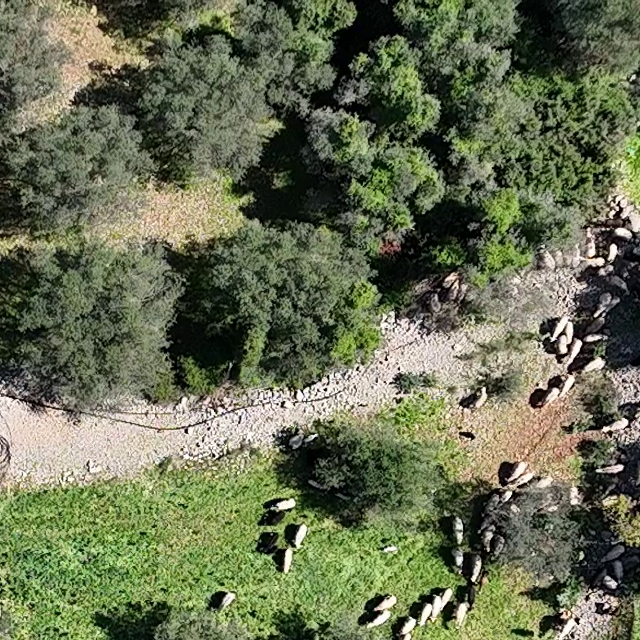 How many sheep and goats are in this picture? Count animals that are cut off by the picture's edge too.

79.